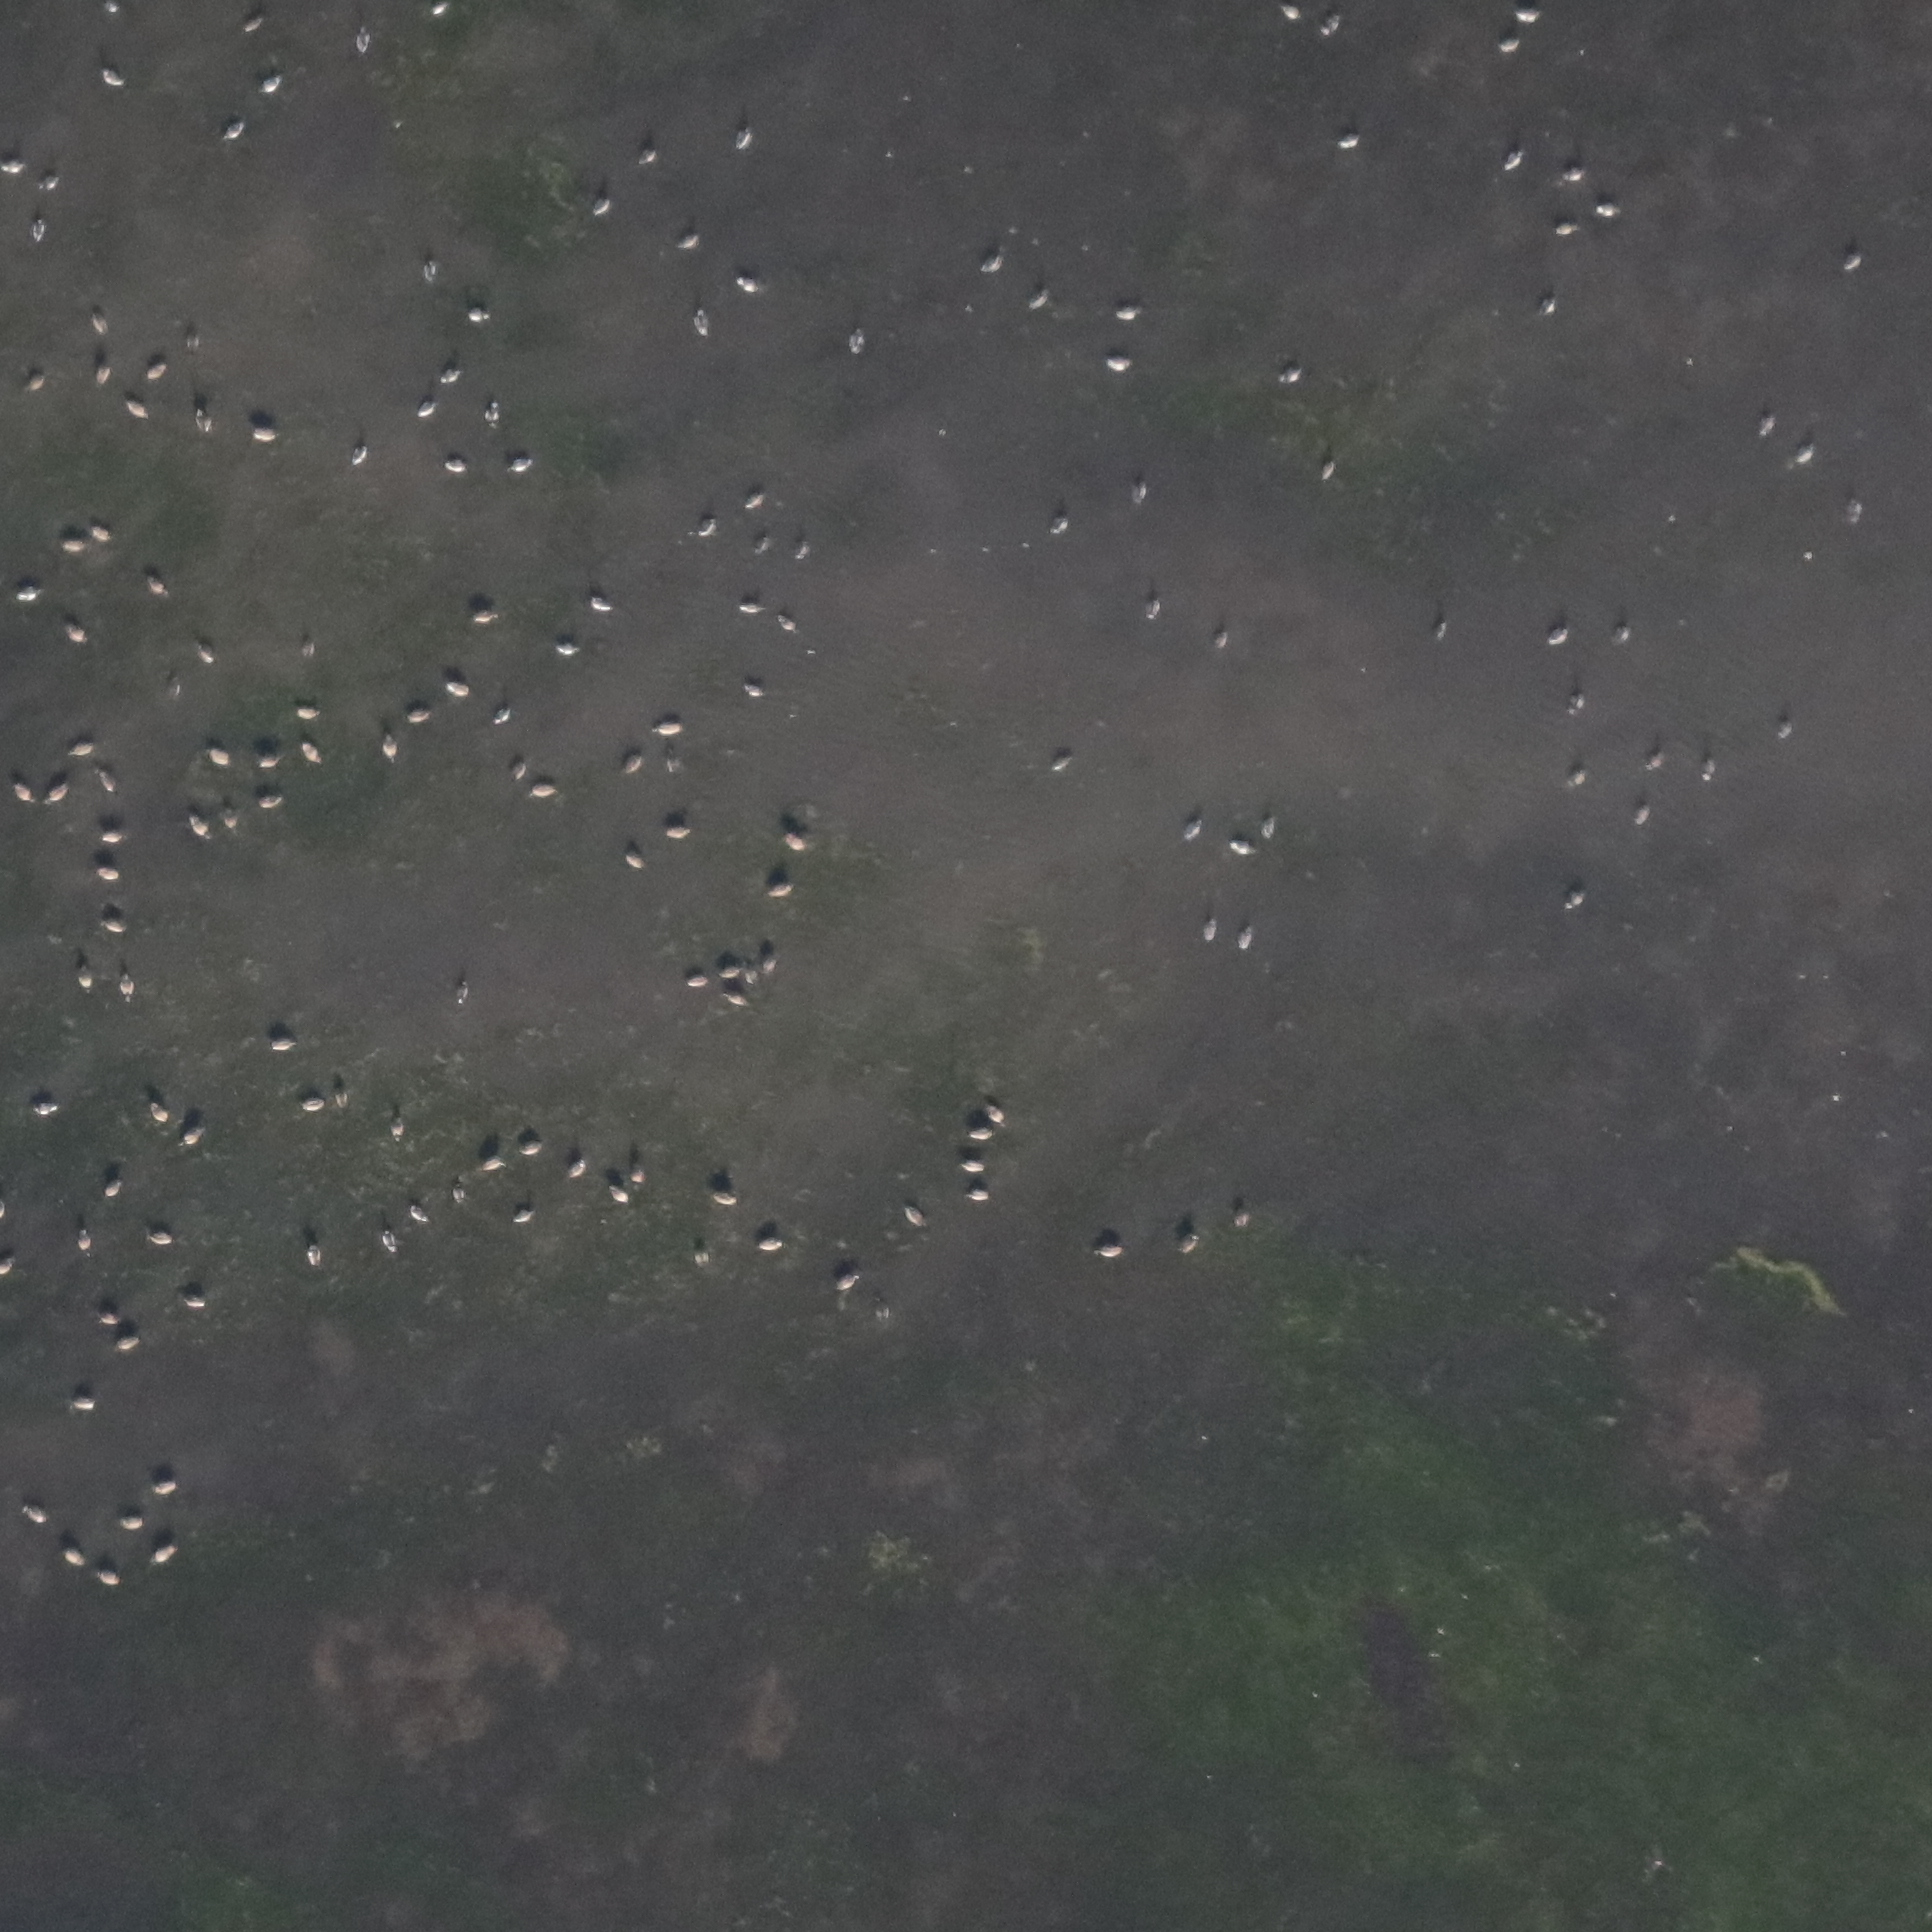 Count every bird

168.